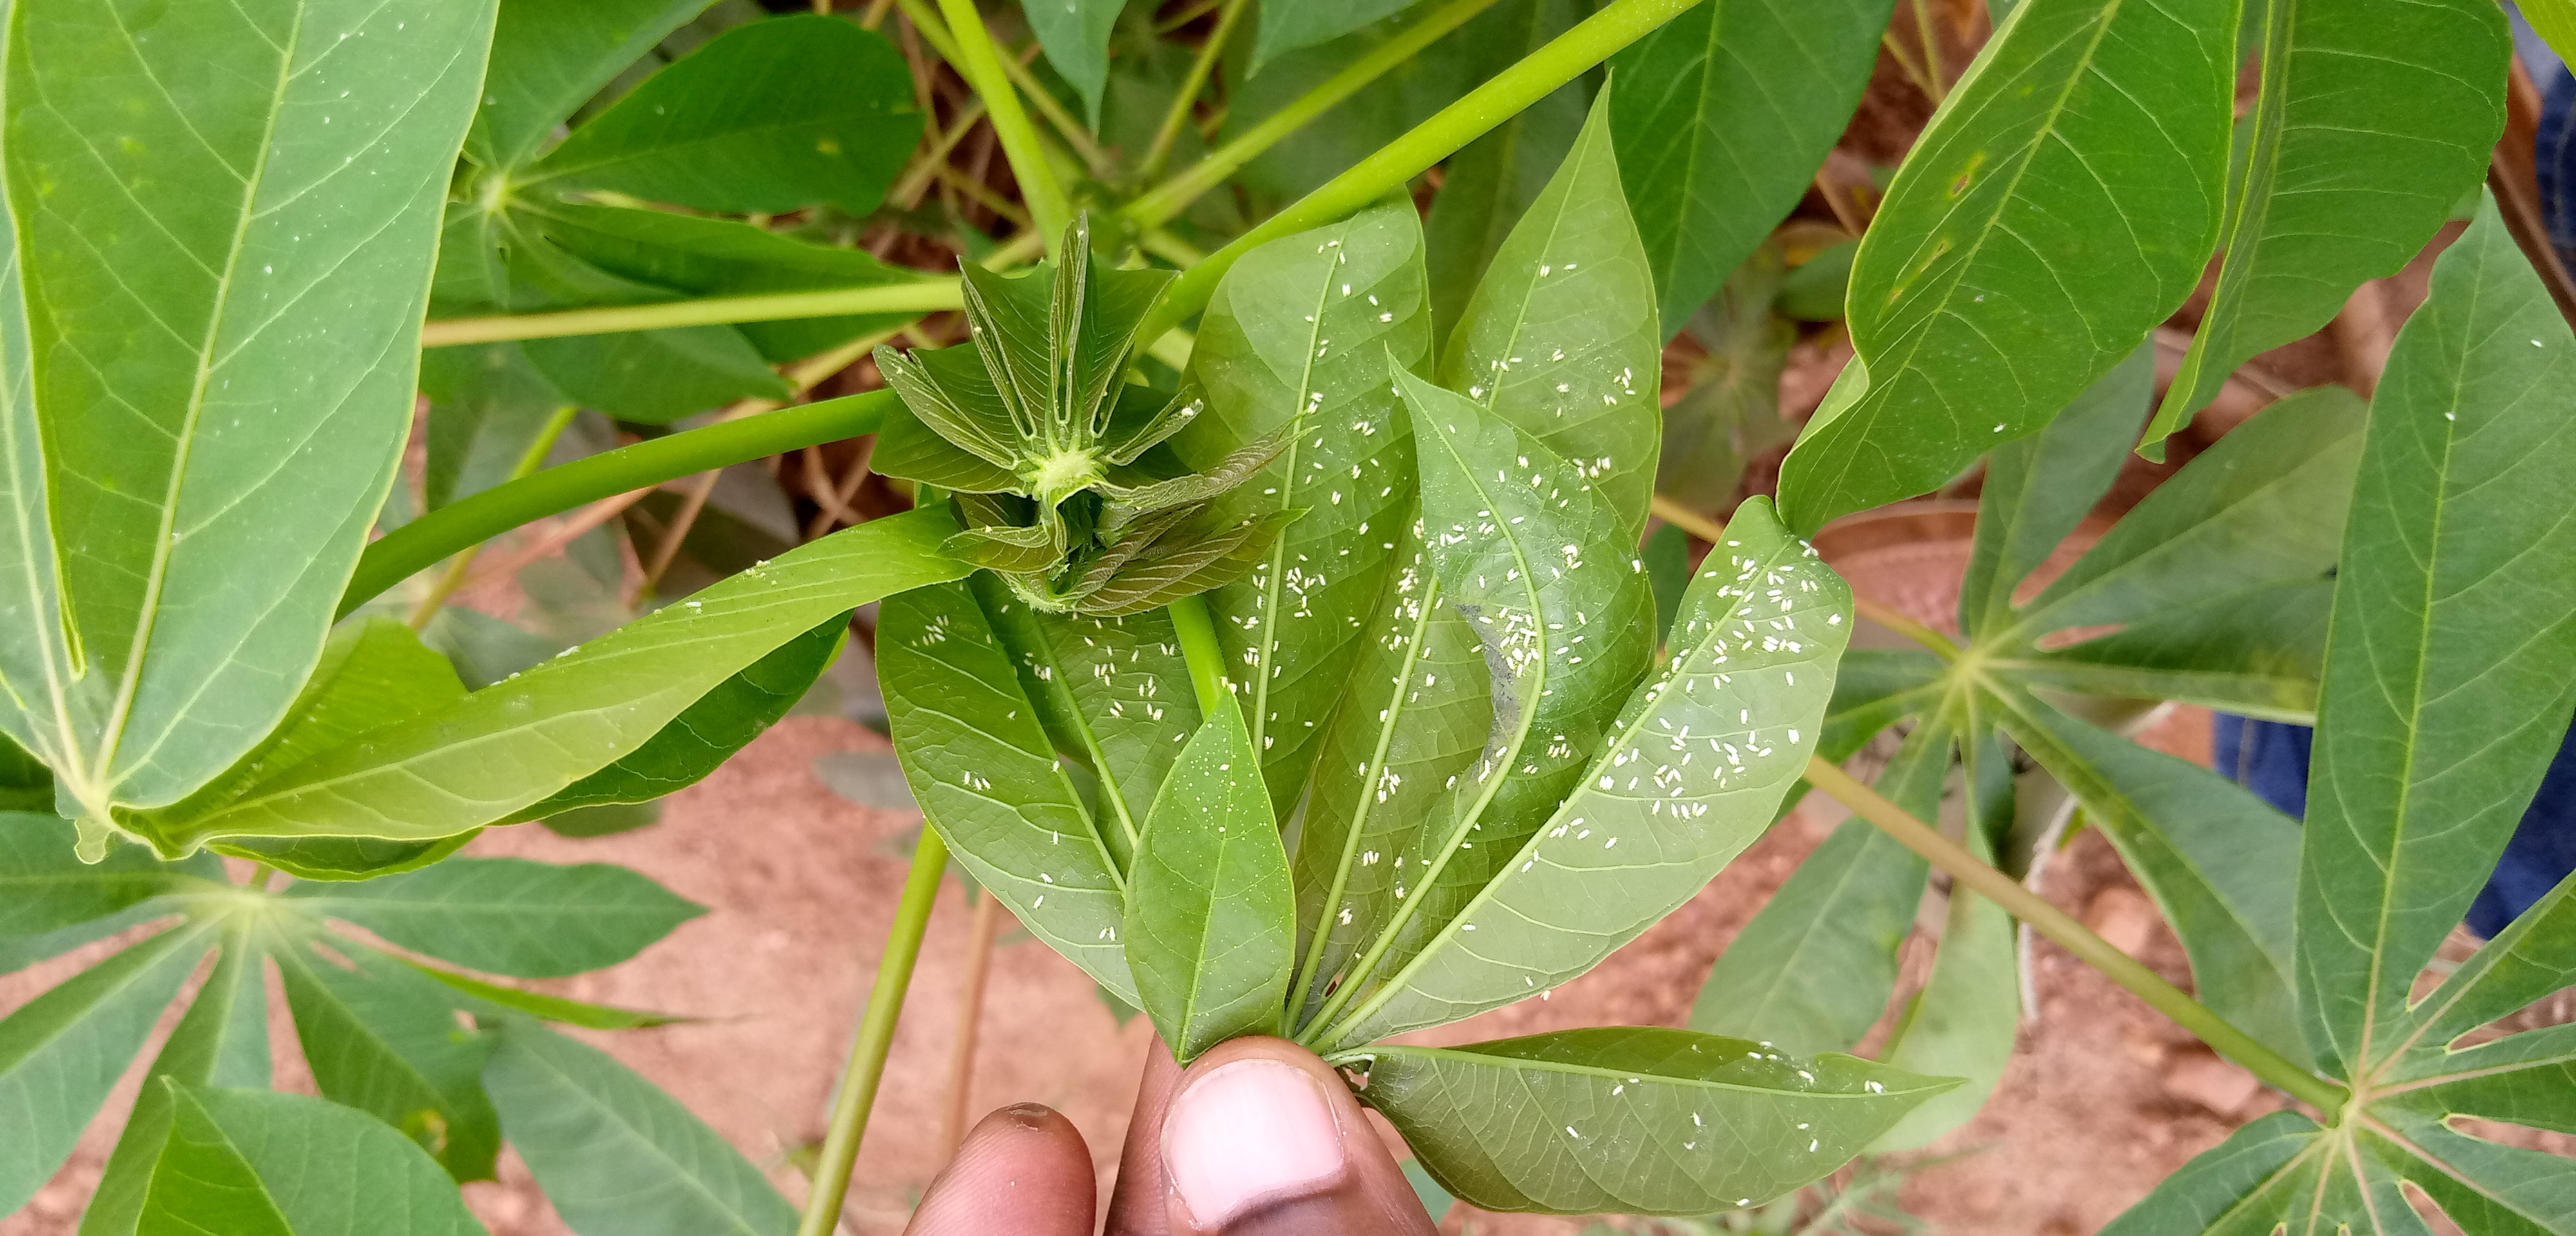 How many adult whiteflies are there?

368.